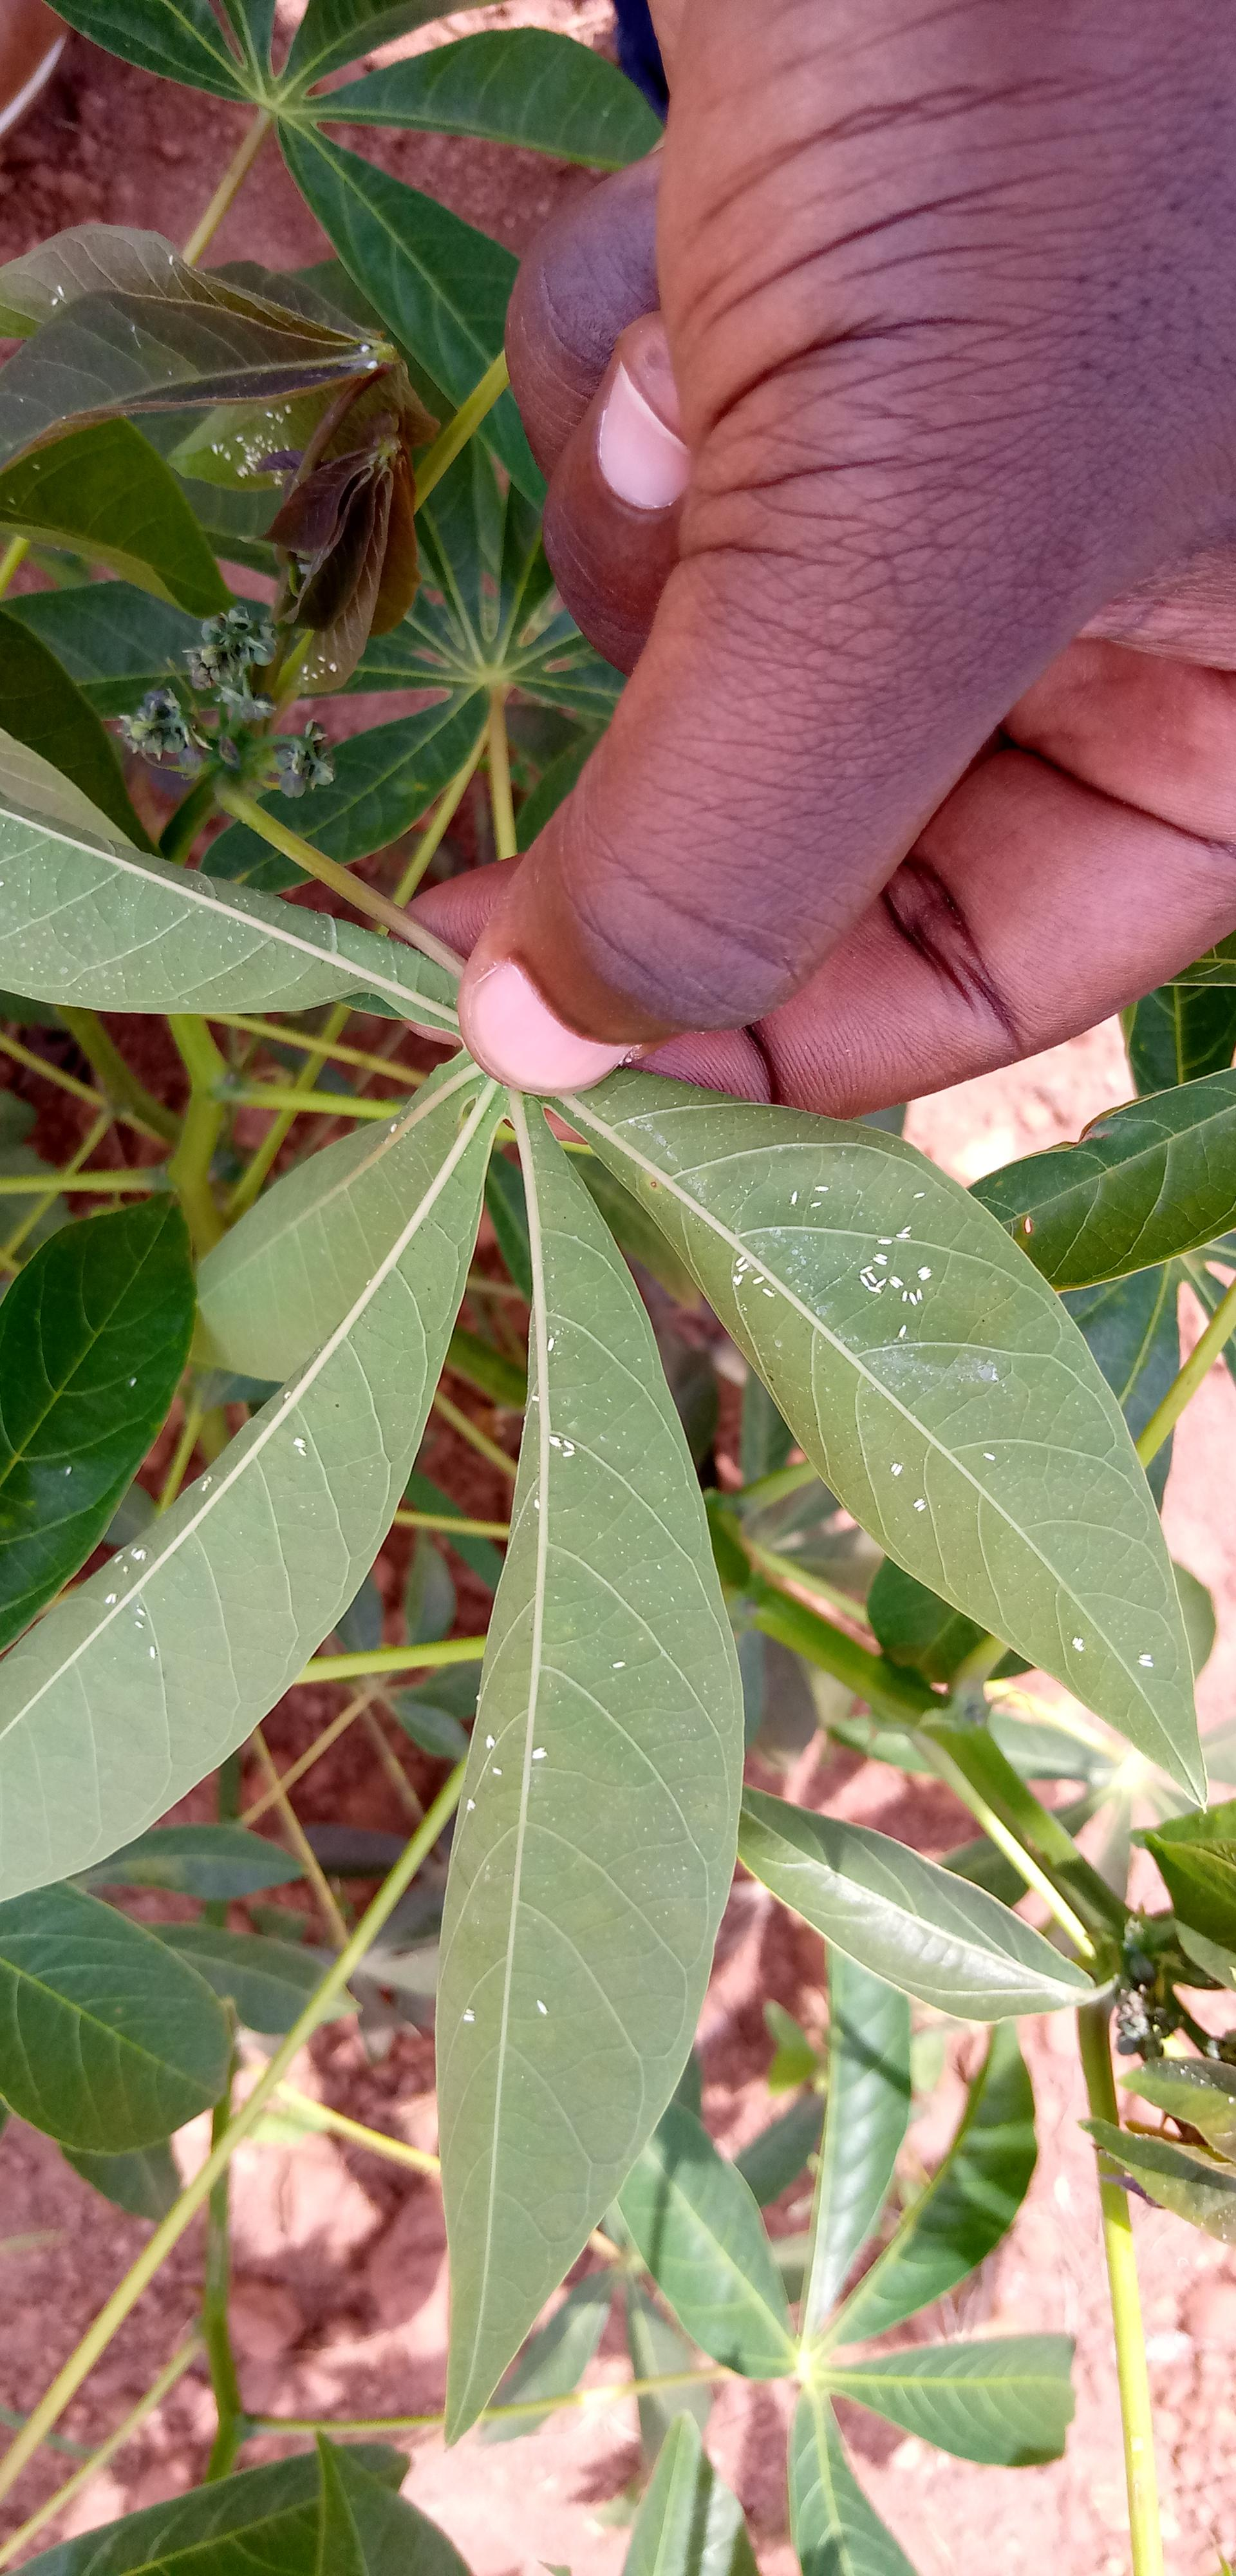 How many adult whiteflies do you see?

74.